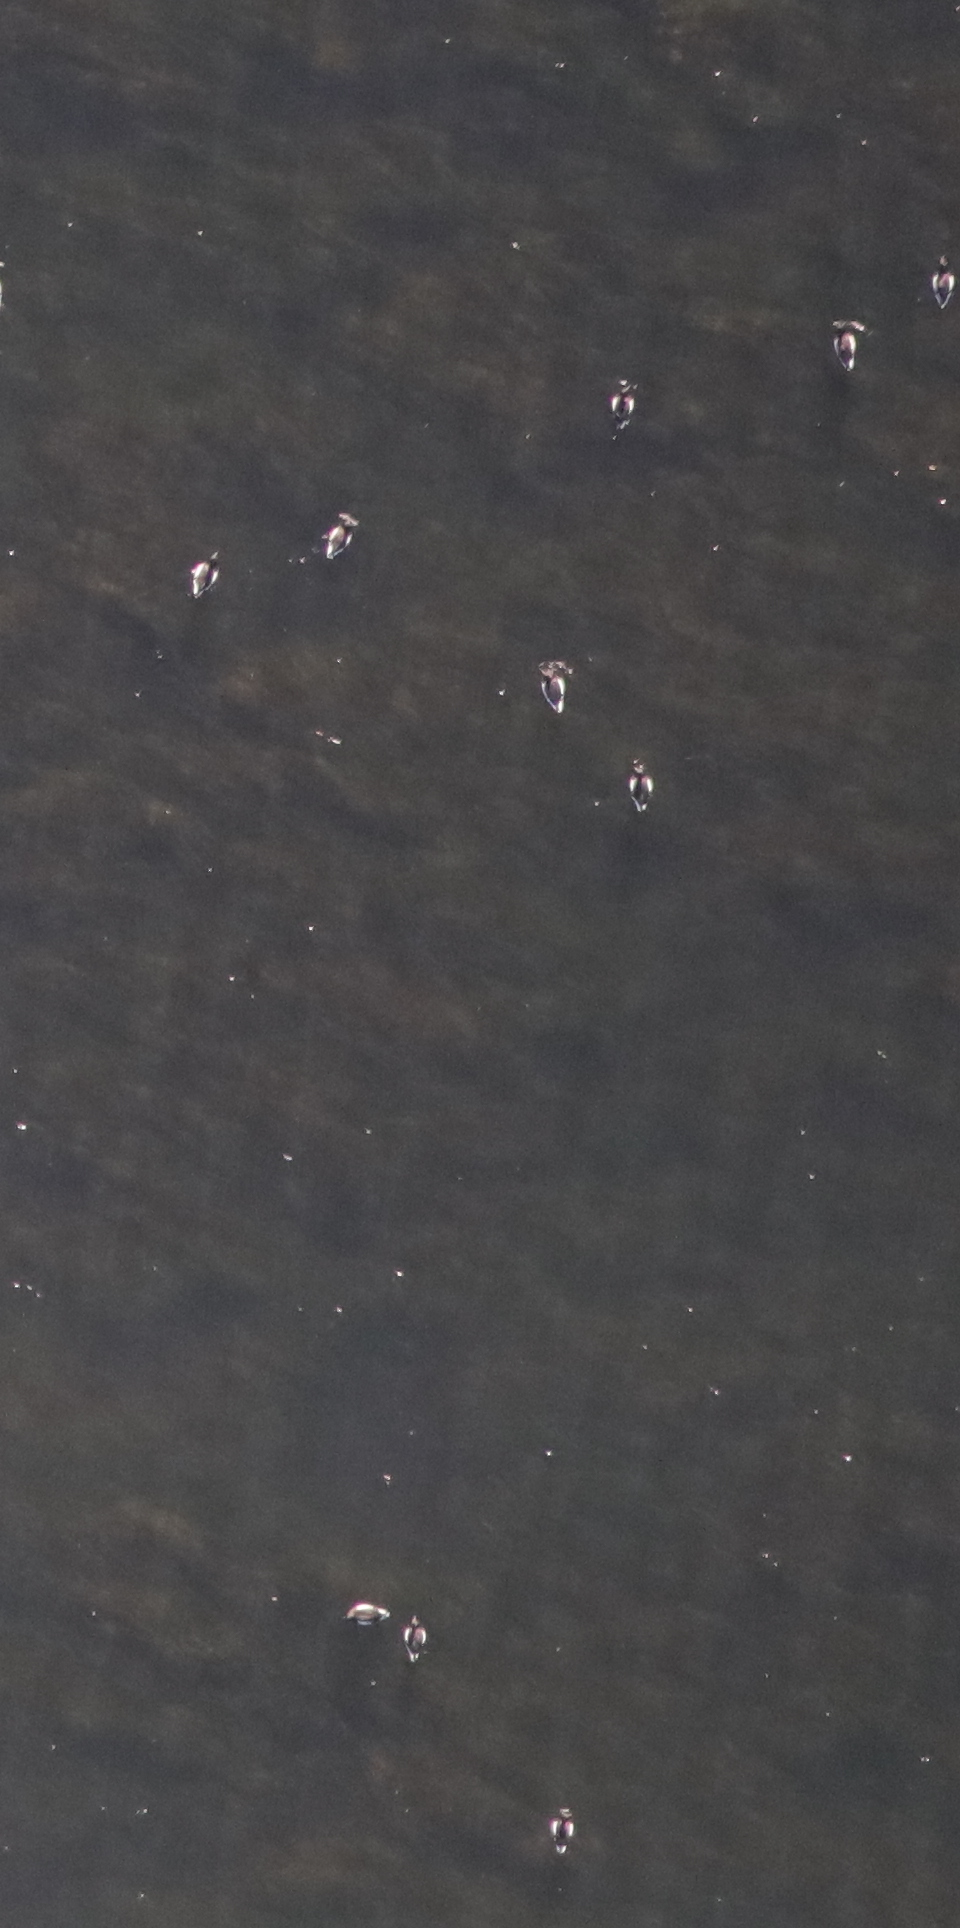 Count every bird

10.